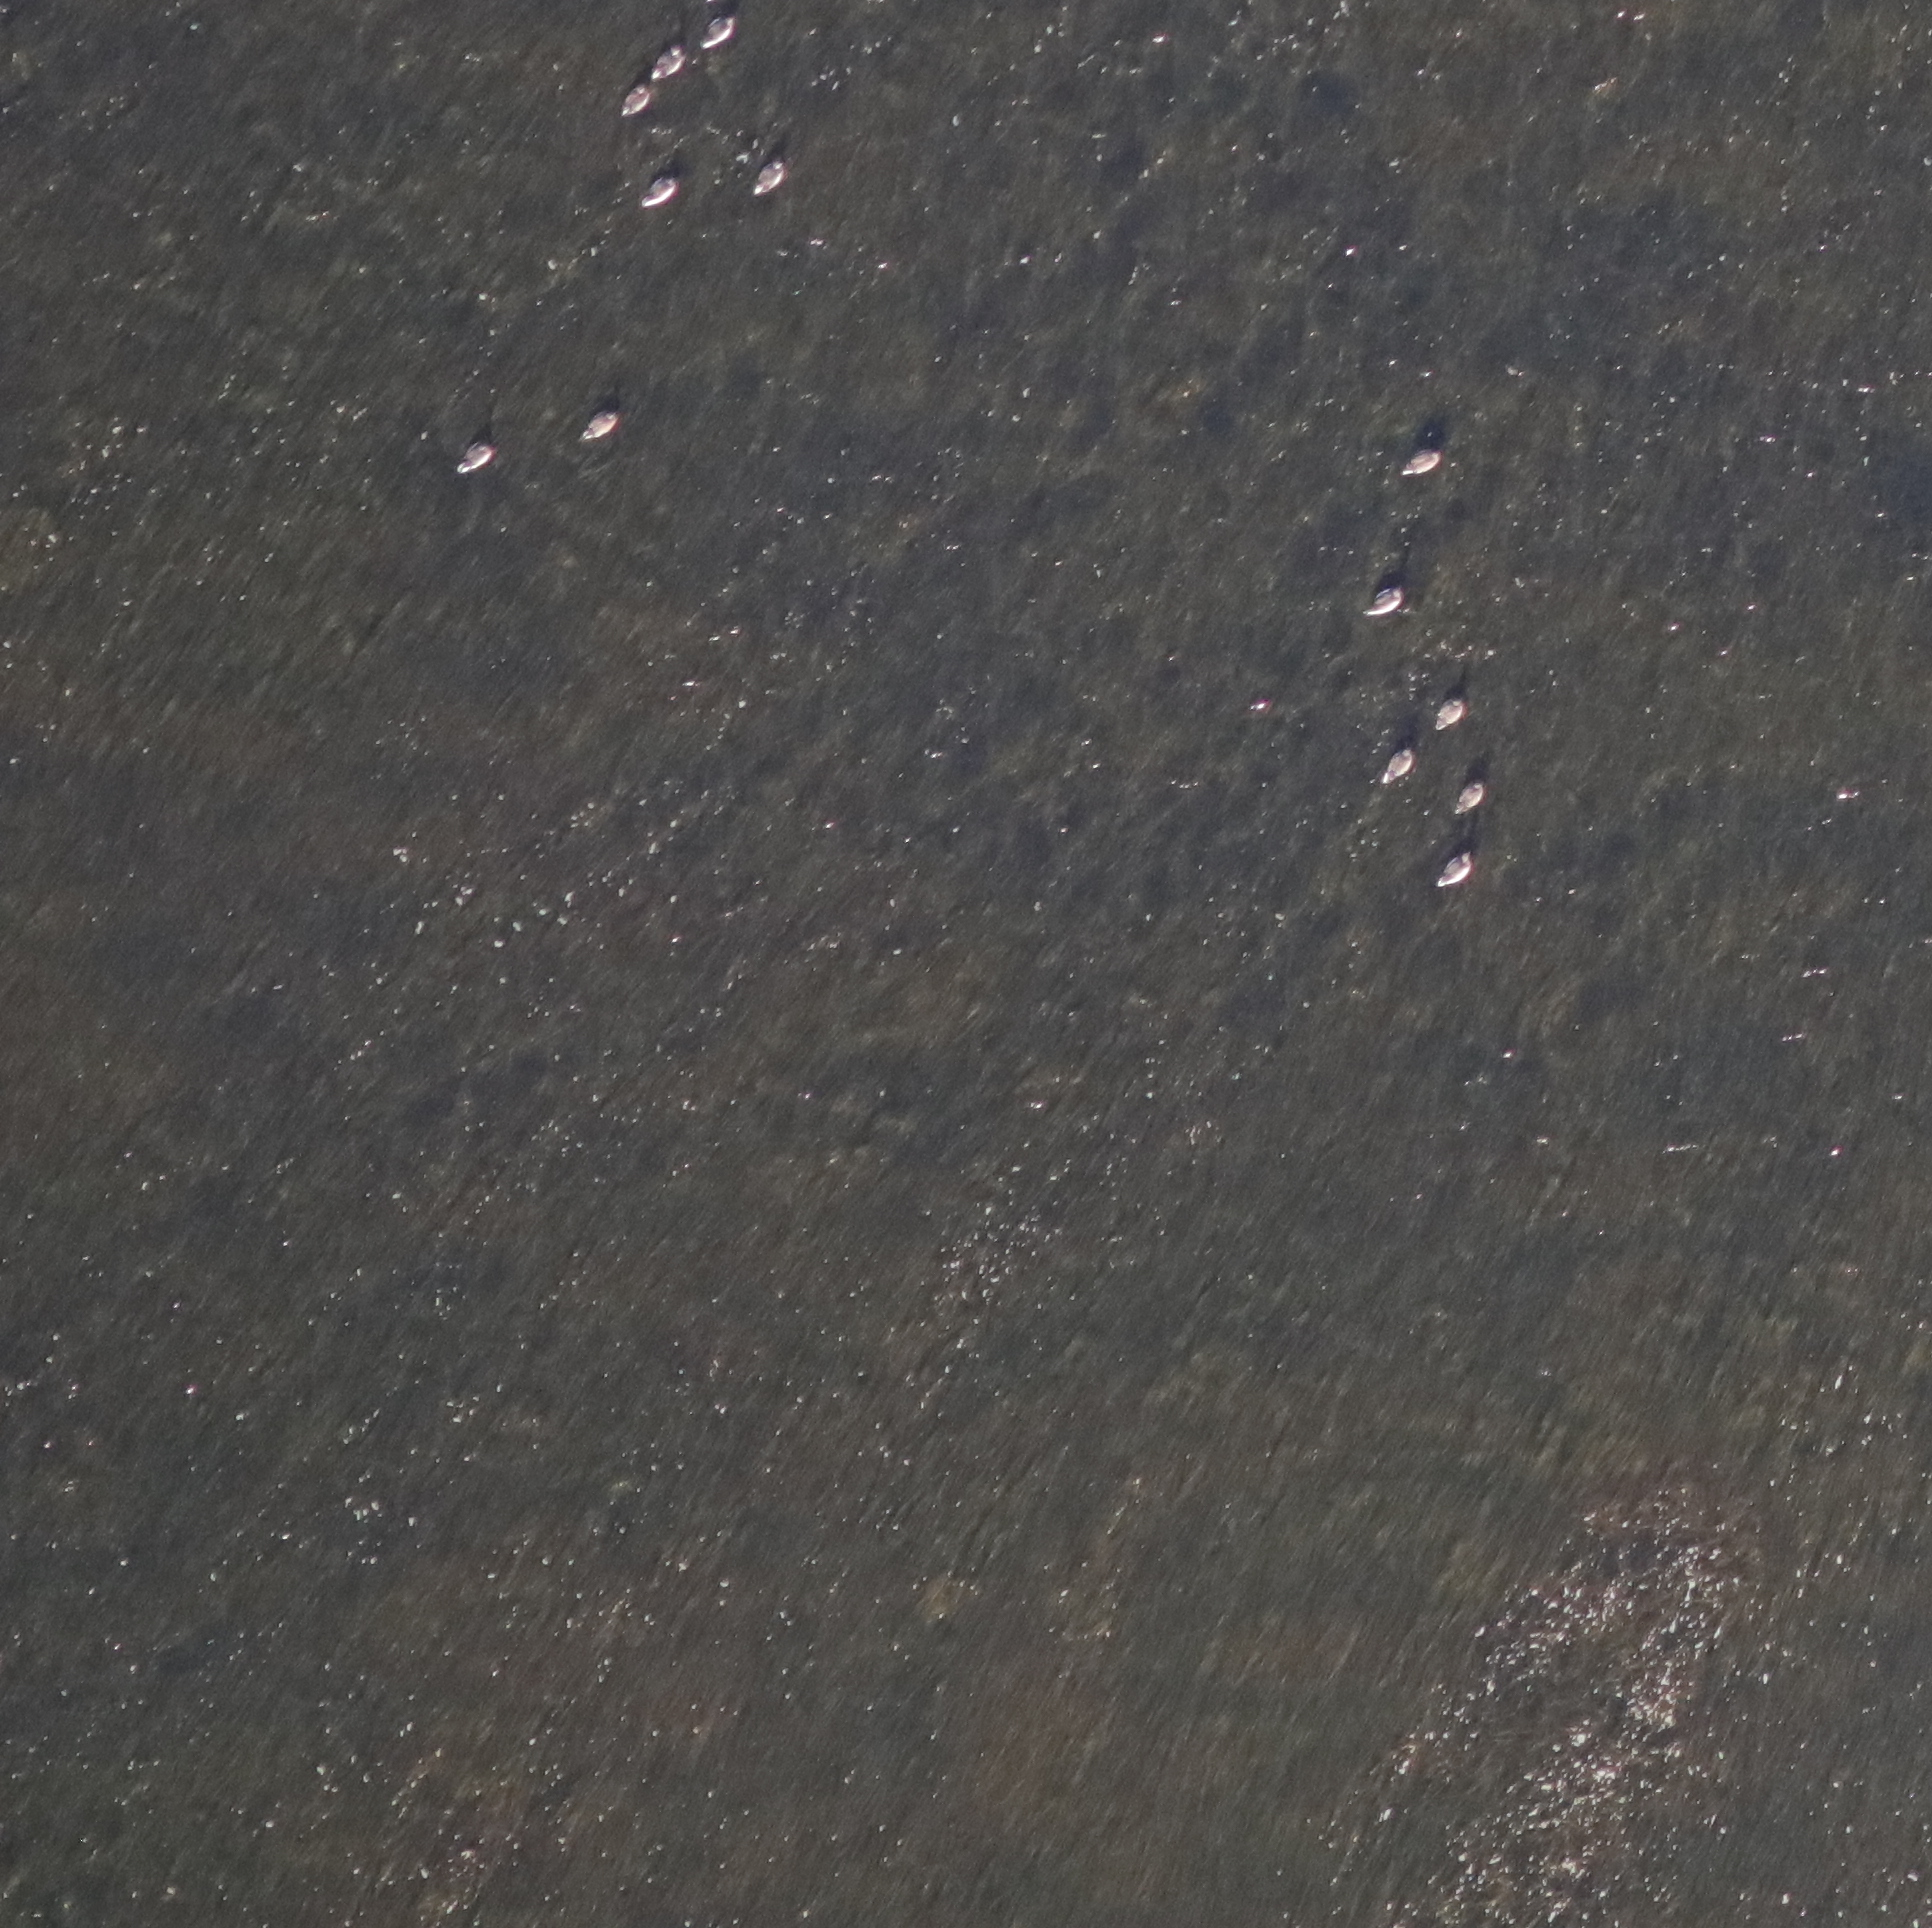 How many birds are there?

13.